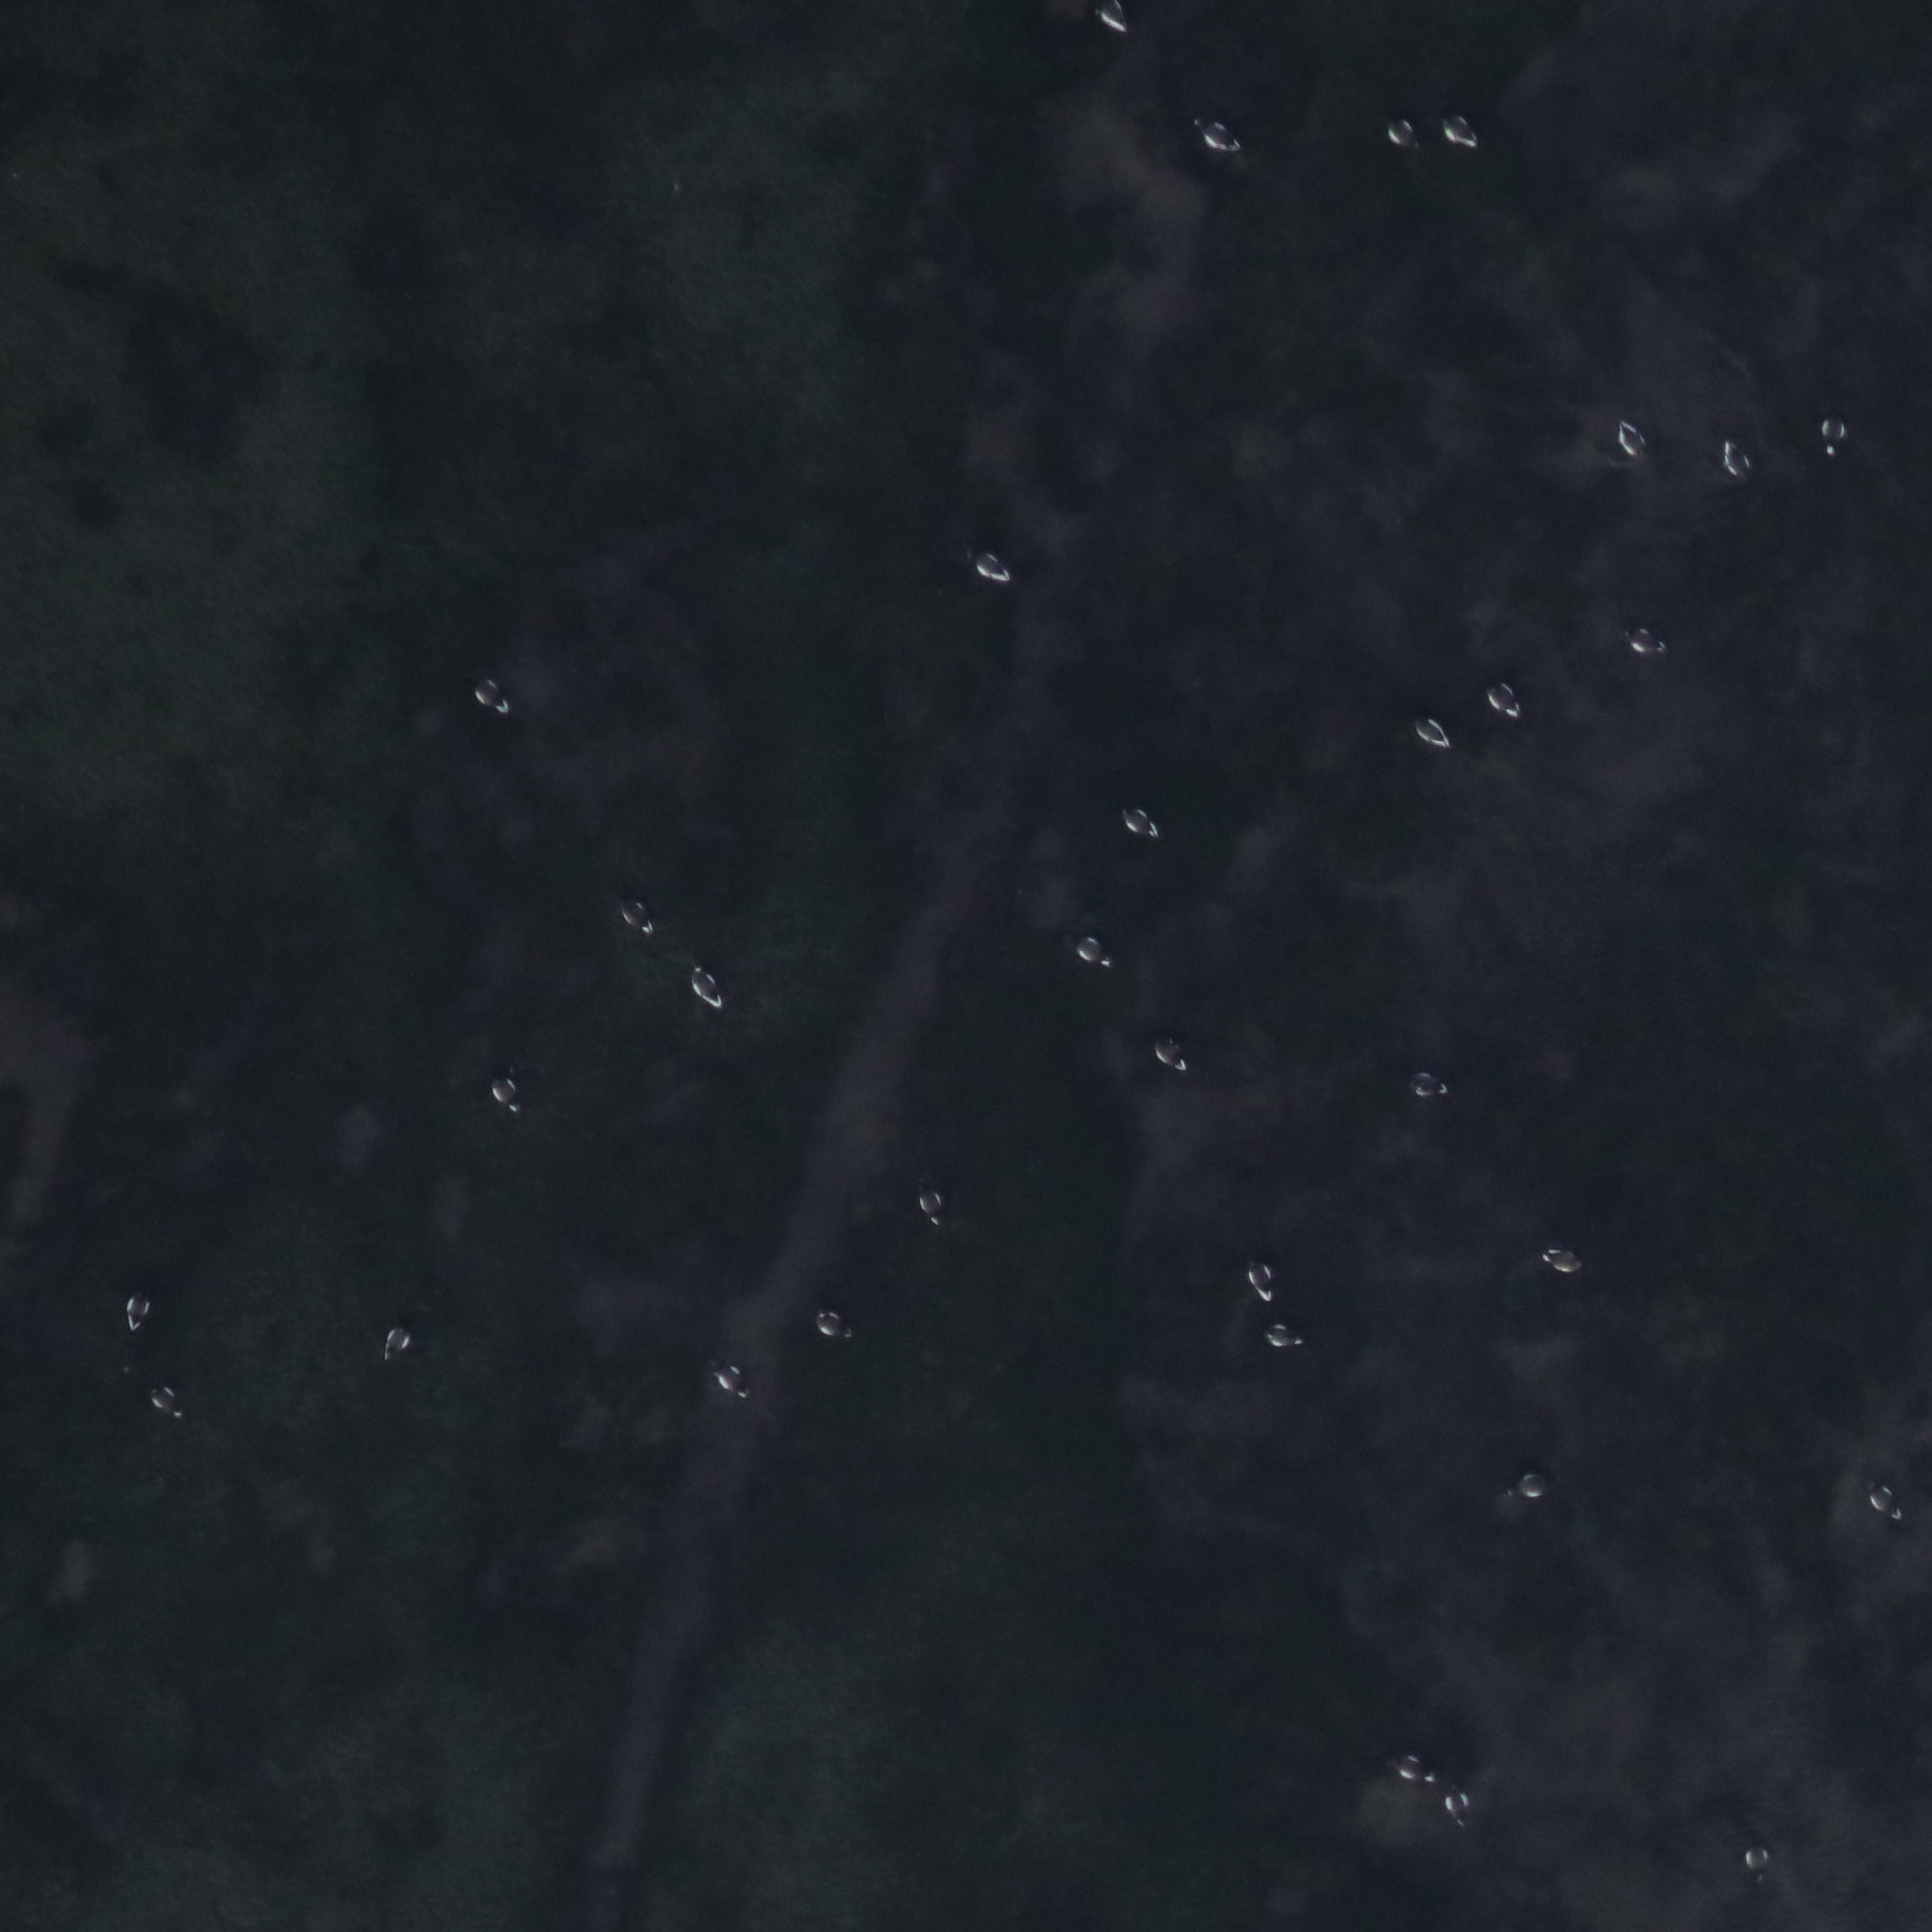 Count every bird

33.